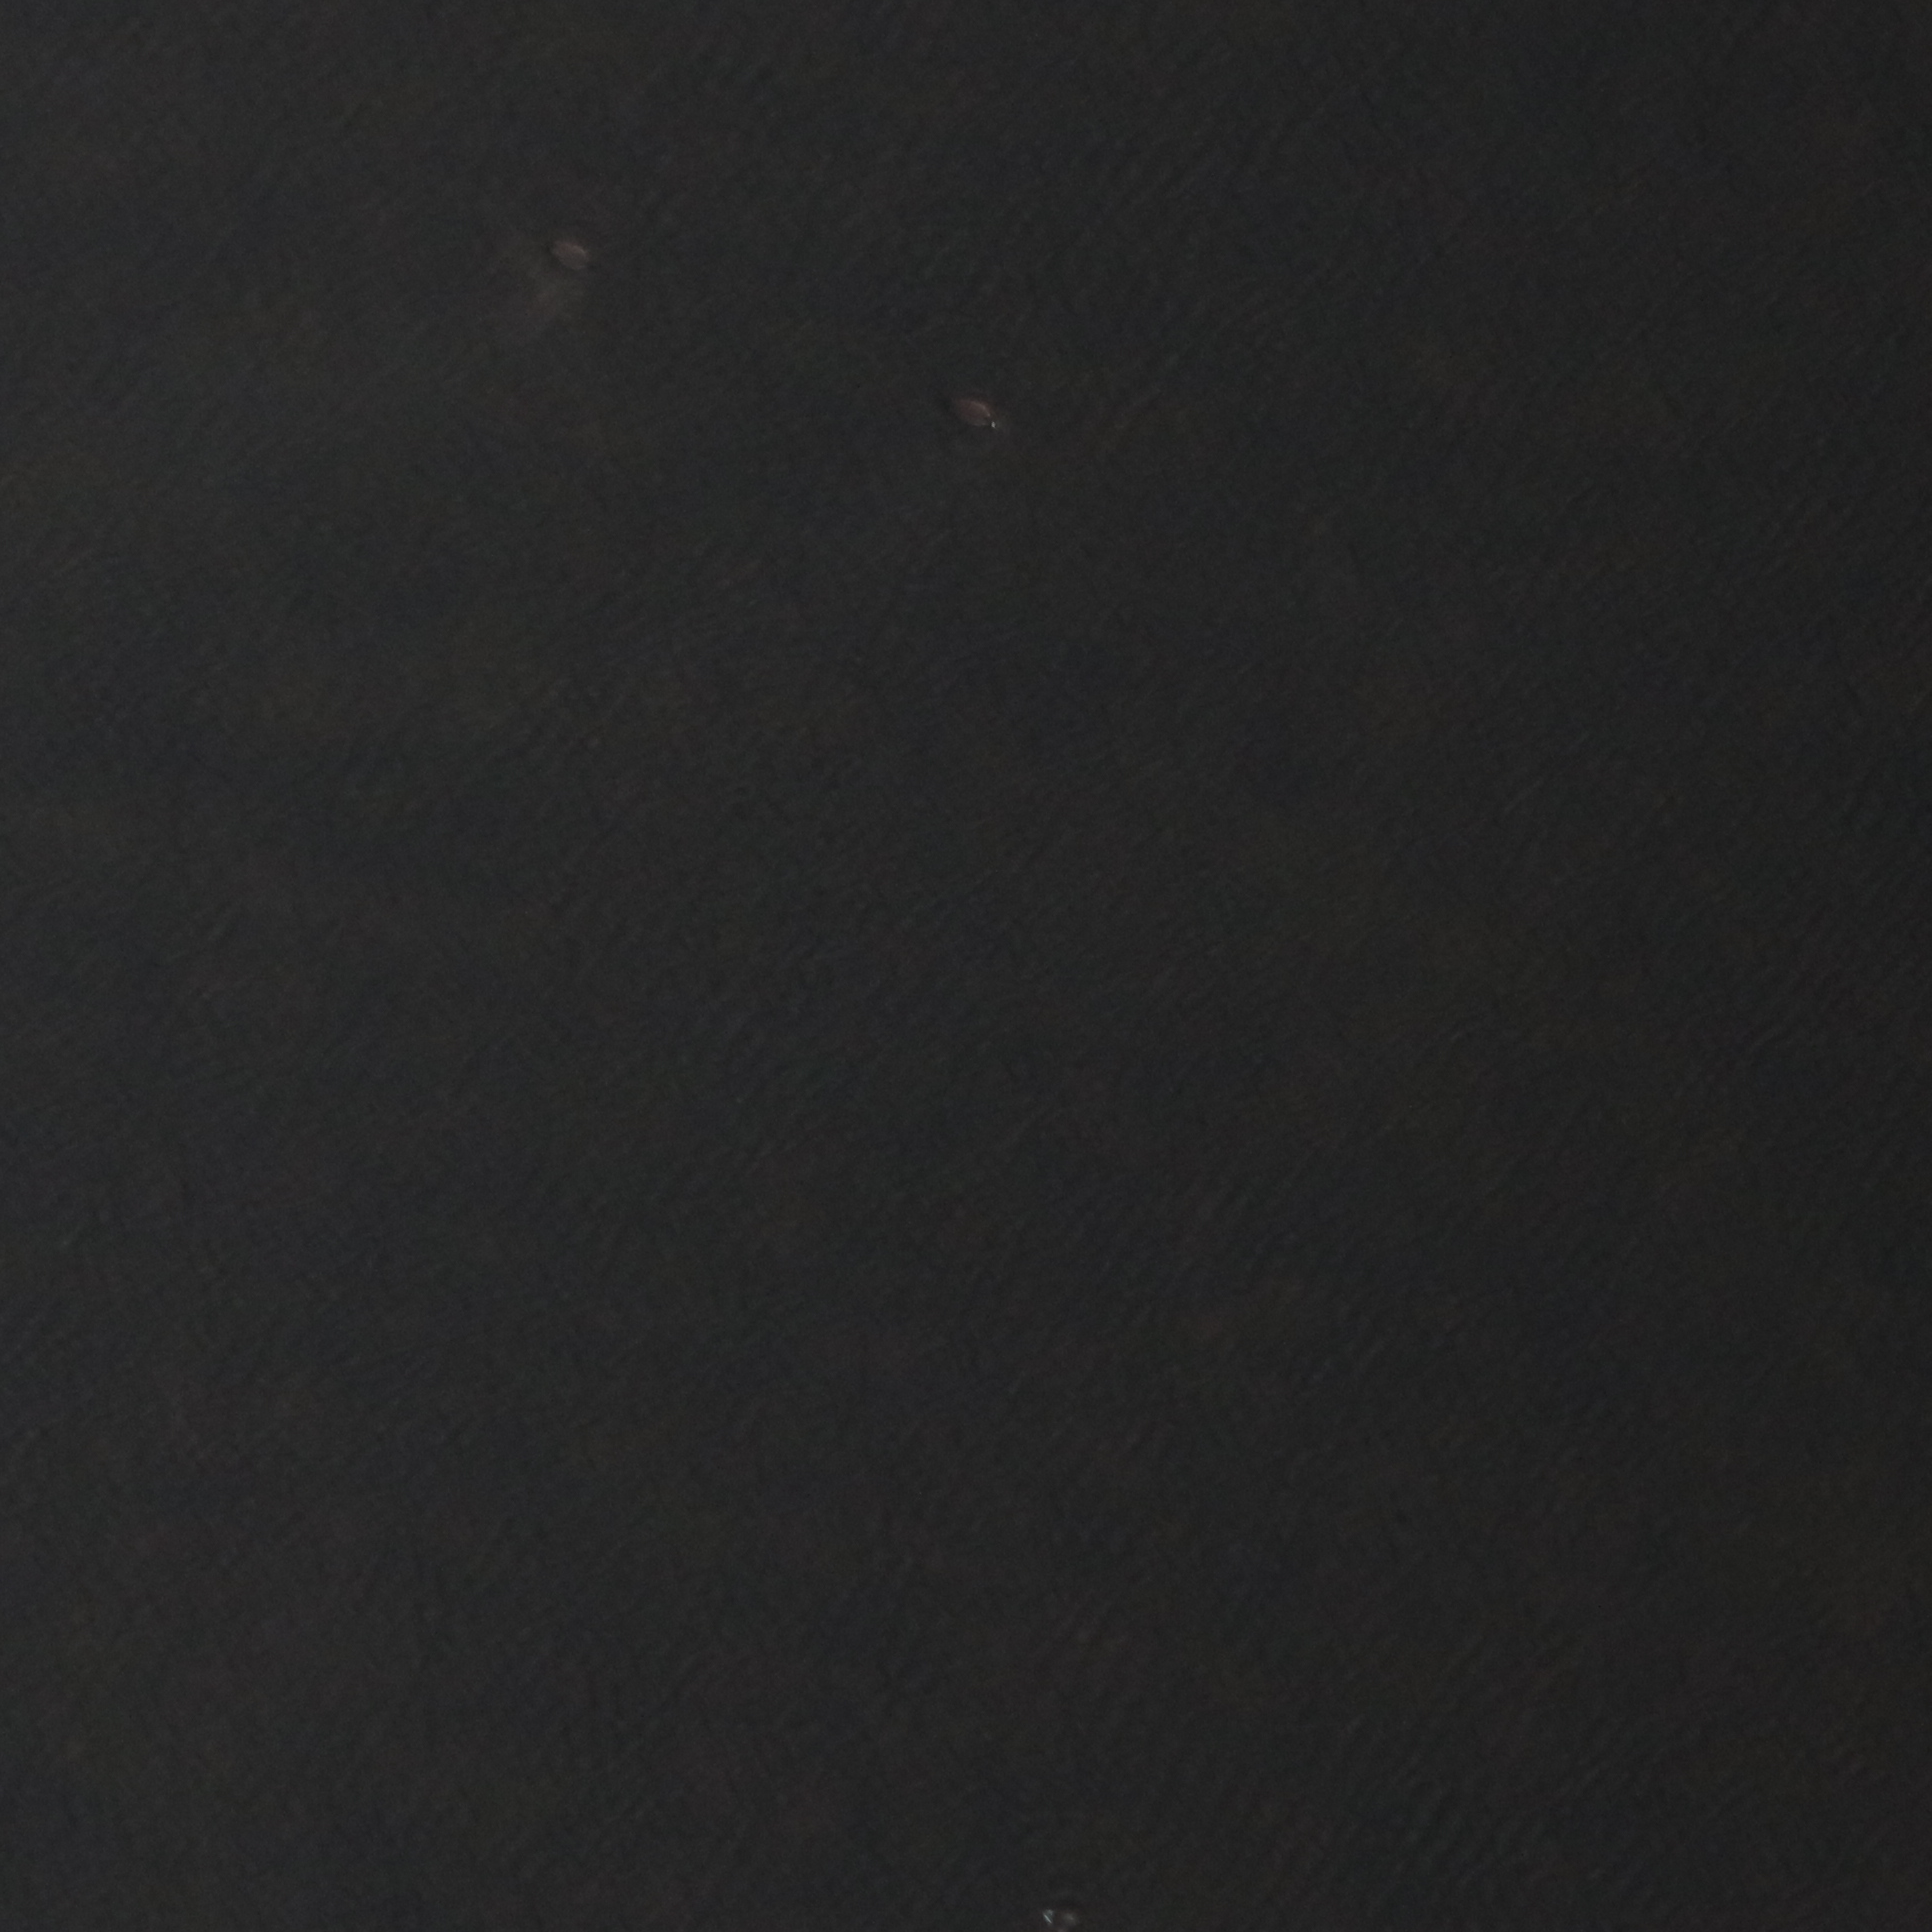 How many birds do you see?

3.